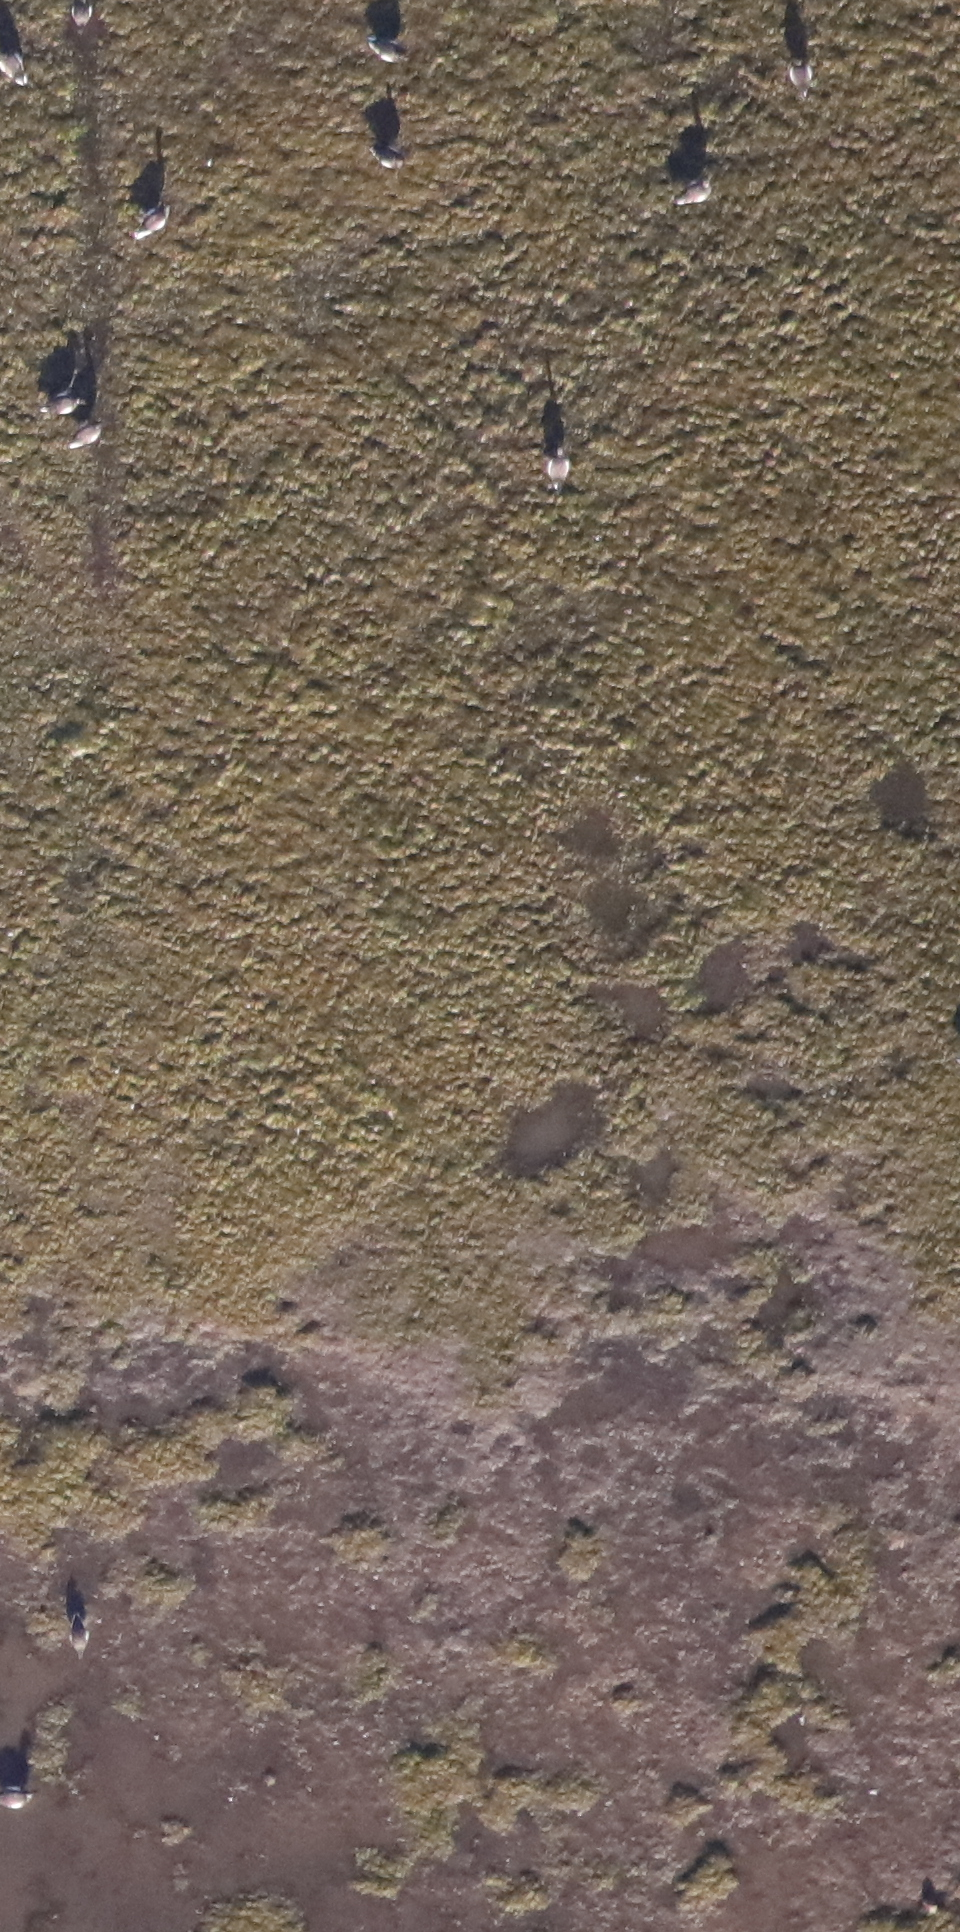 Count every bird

12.